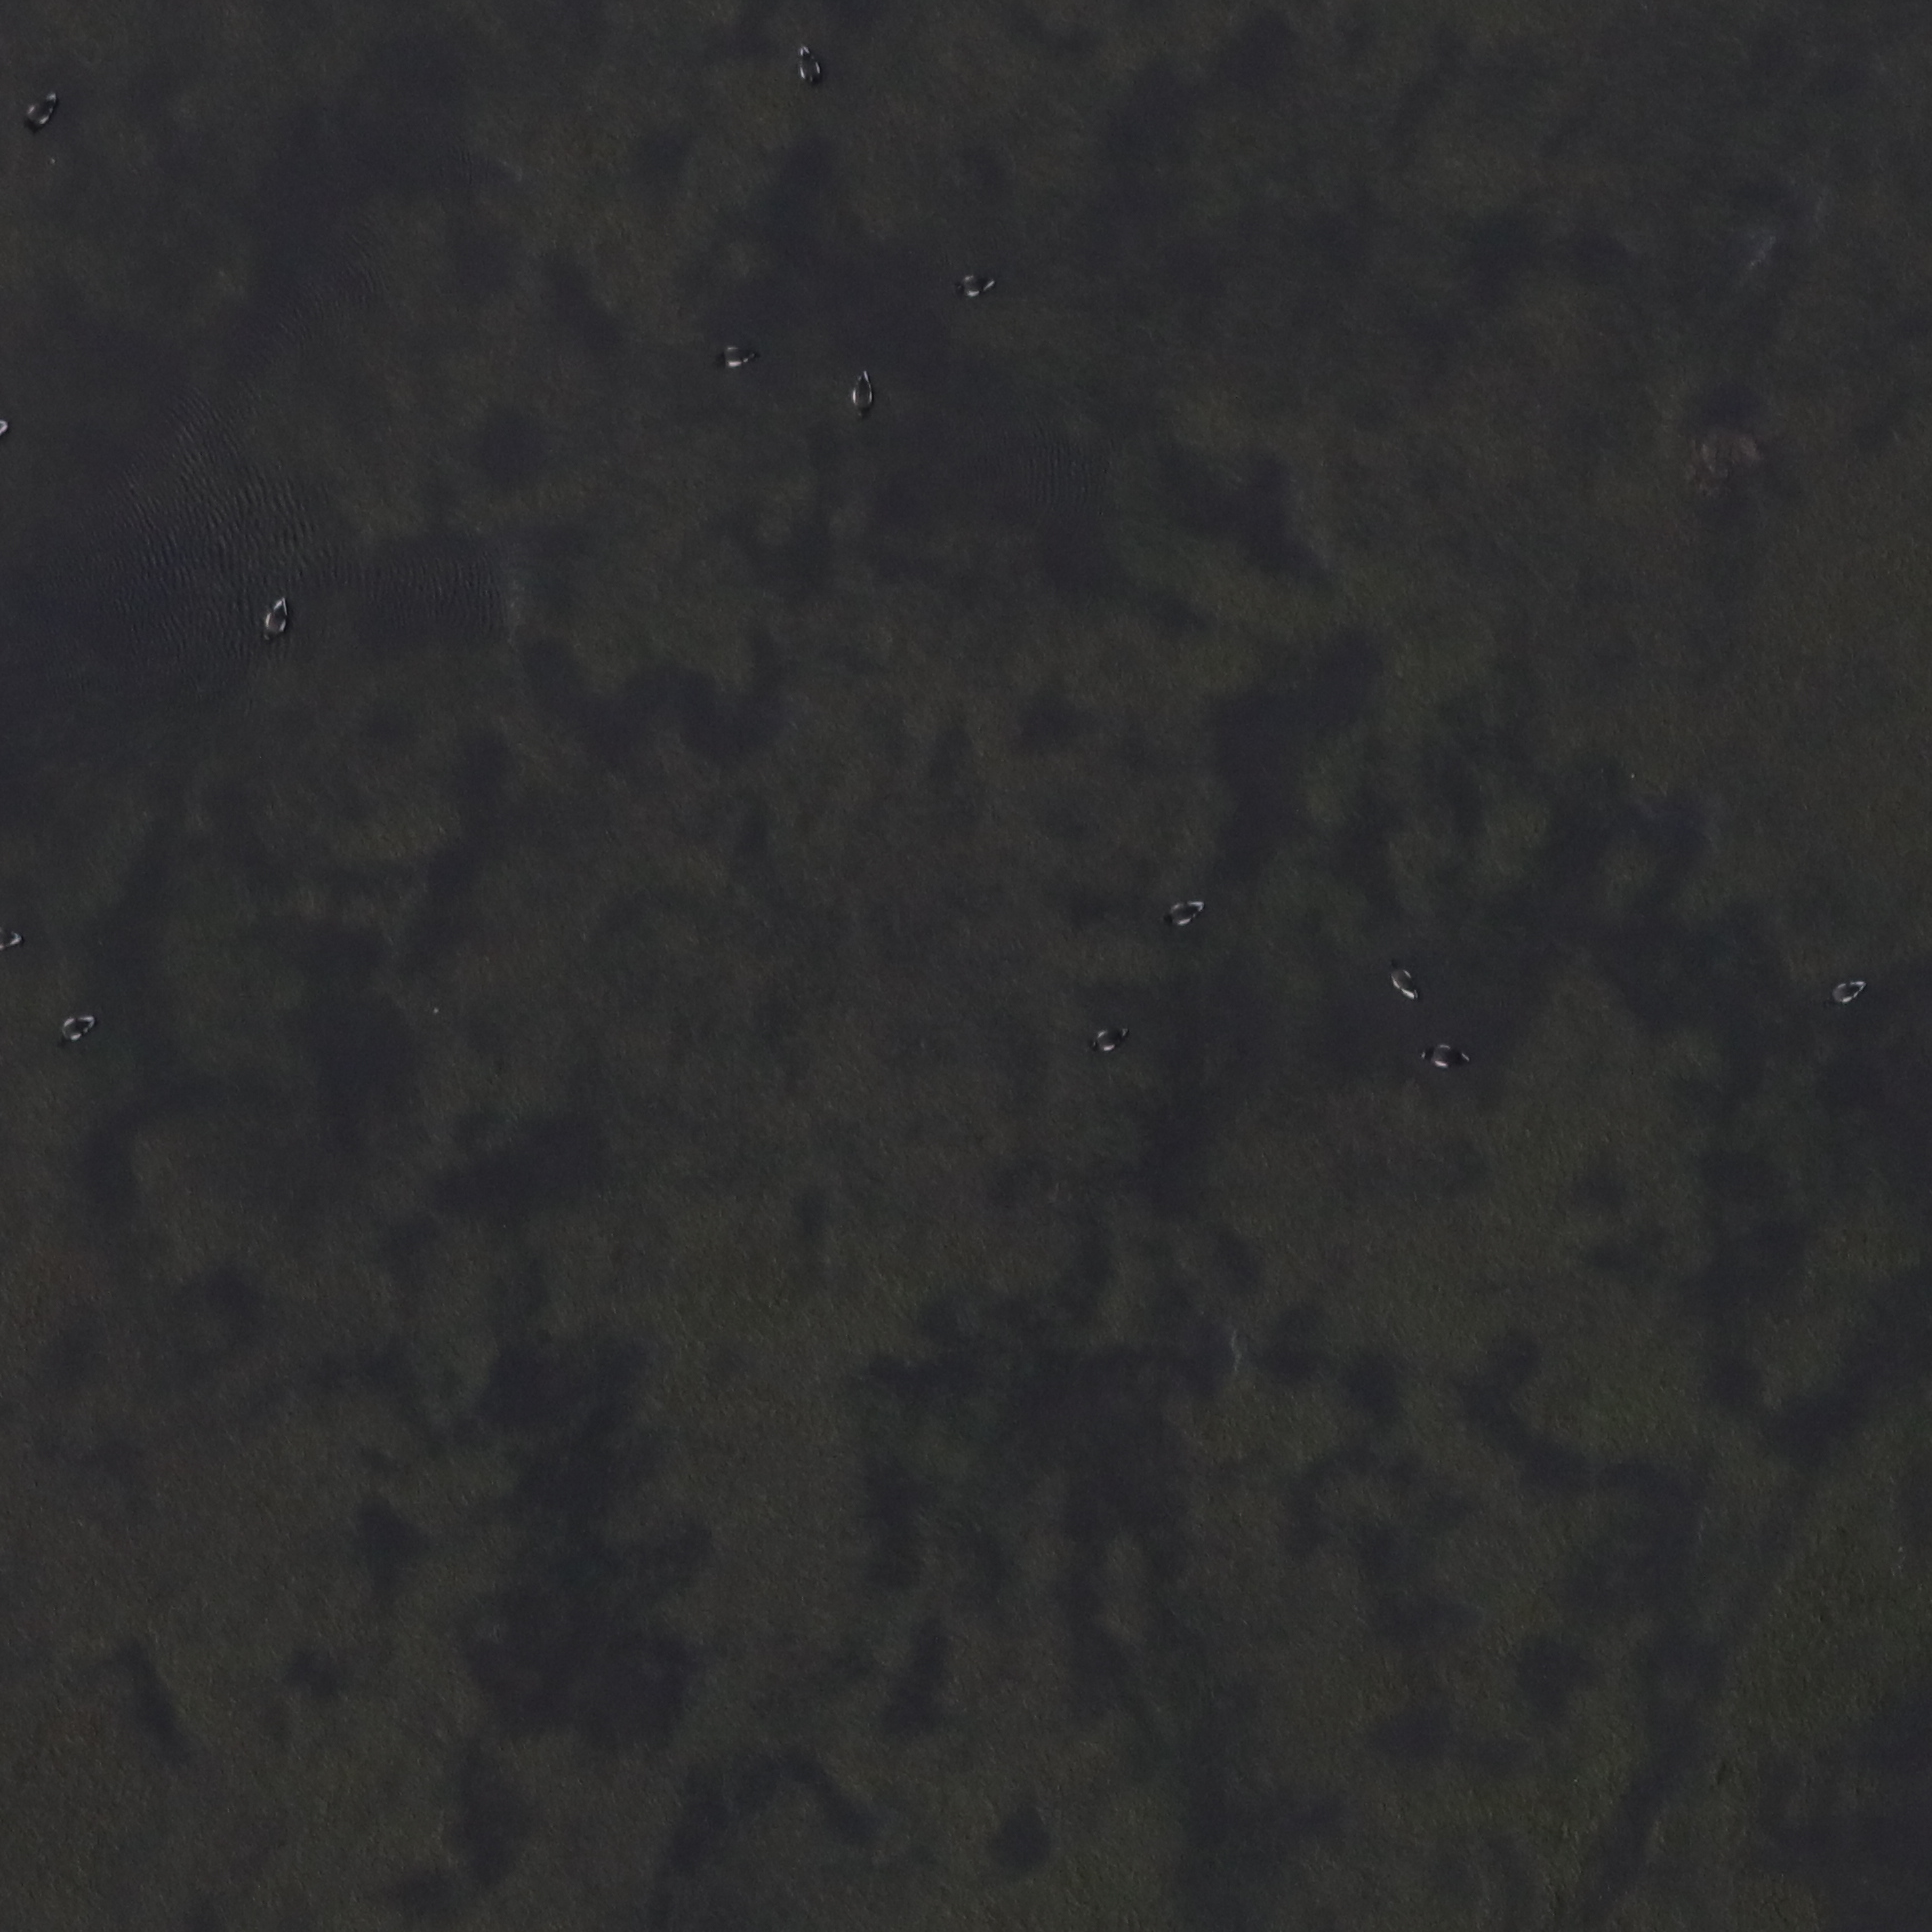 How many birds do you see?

13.